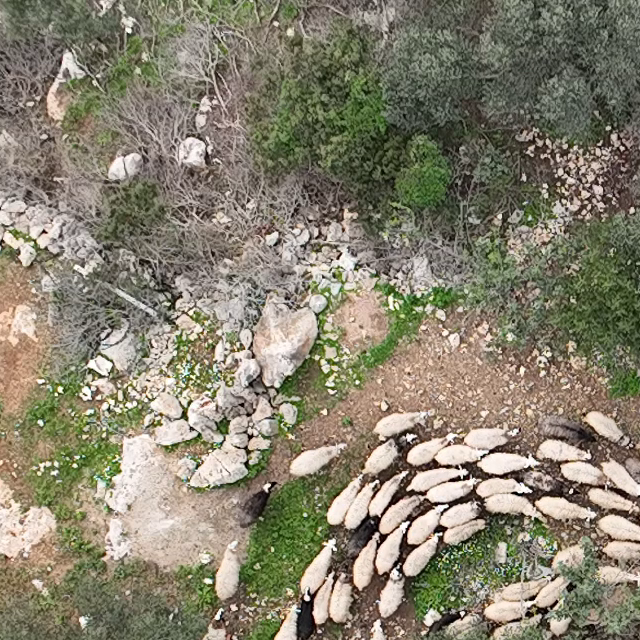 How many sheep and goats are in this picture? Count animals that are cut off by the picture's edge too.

52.